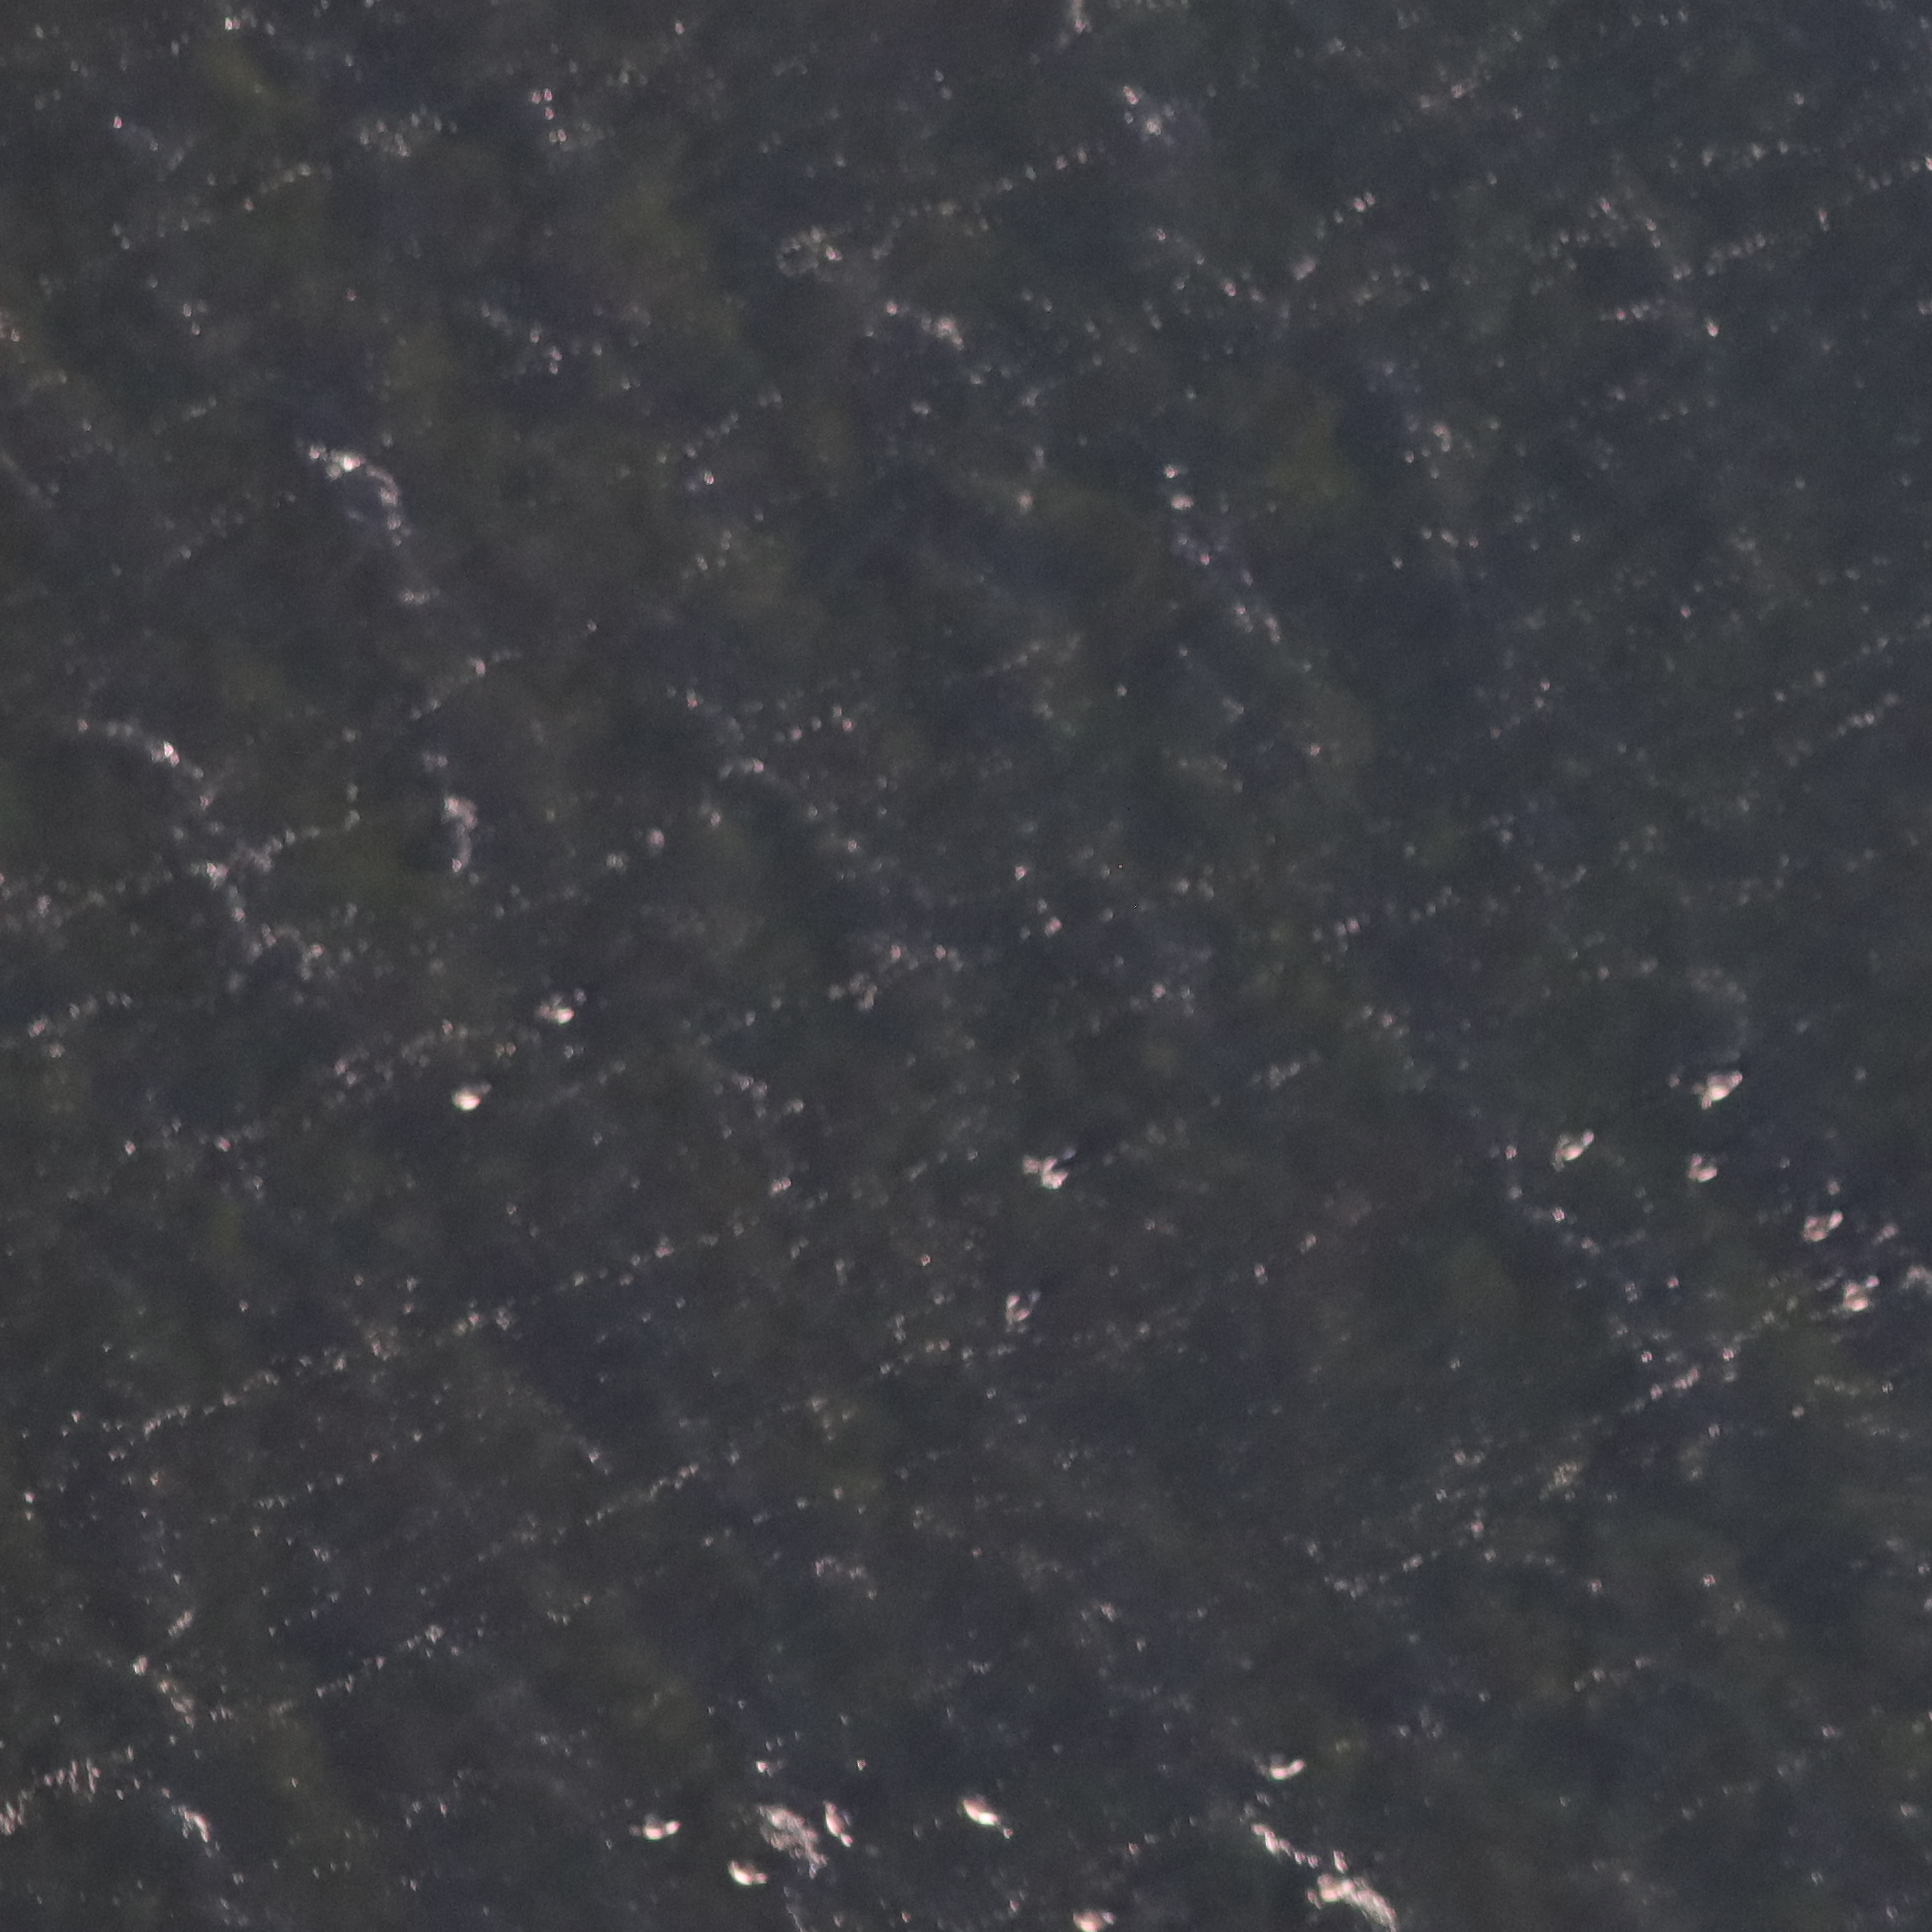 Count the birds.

15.